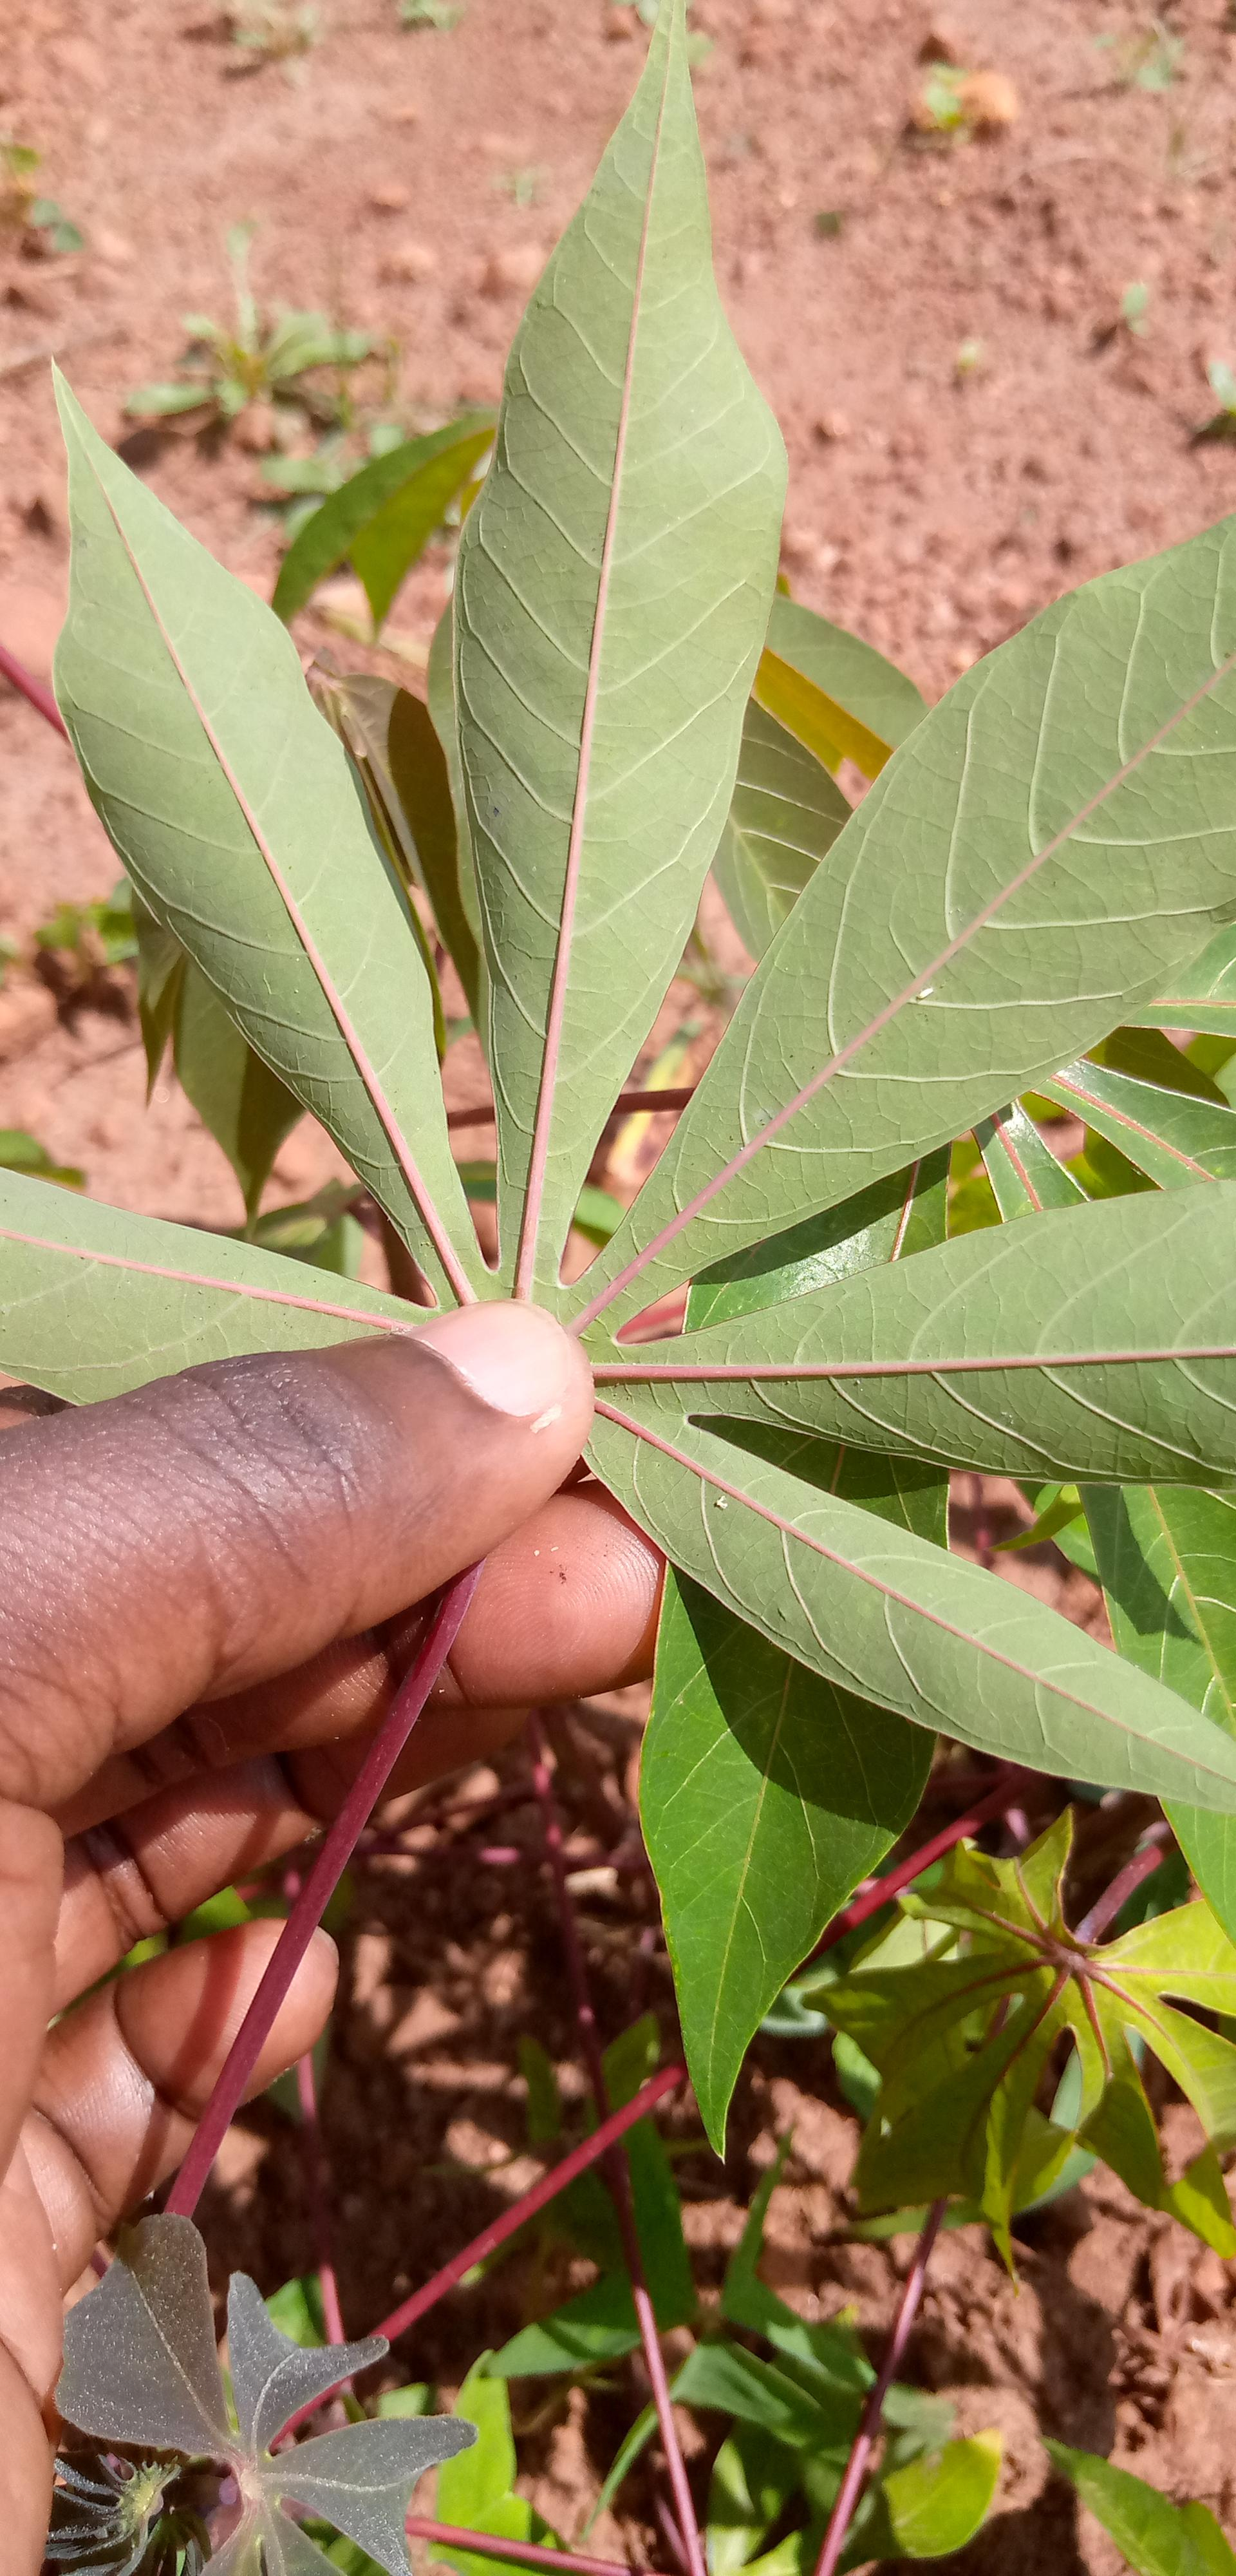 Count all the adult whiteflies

2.